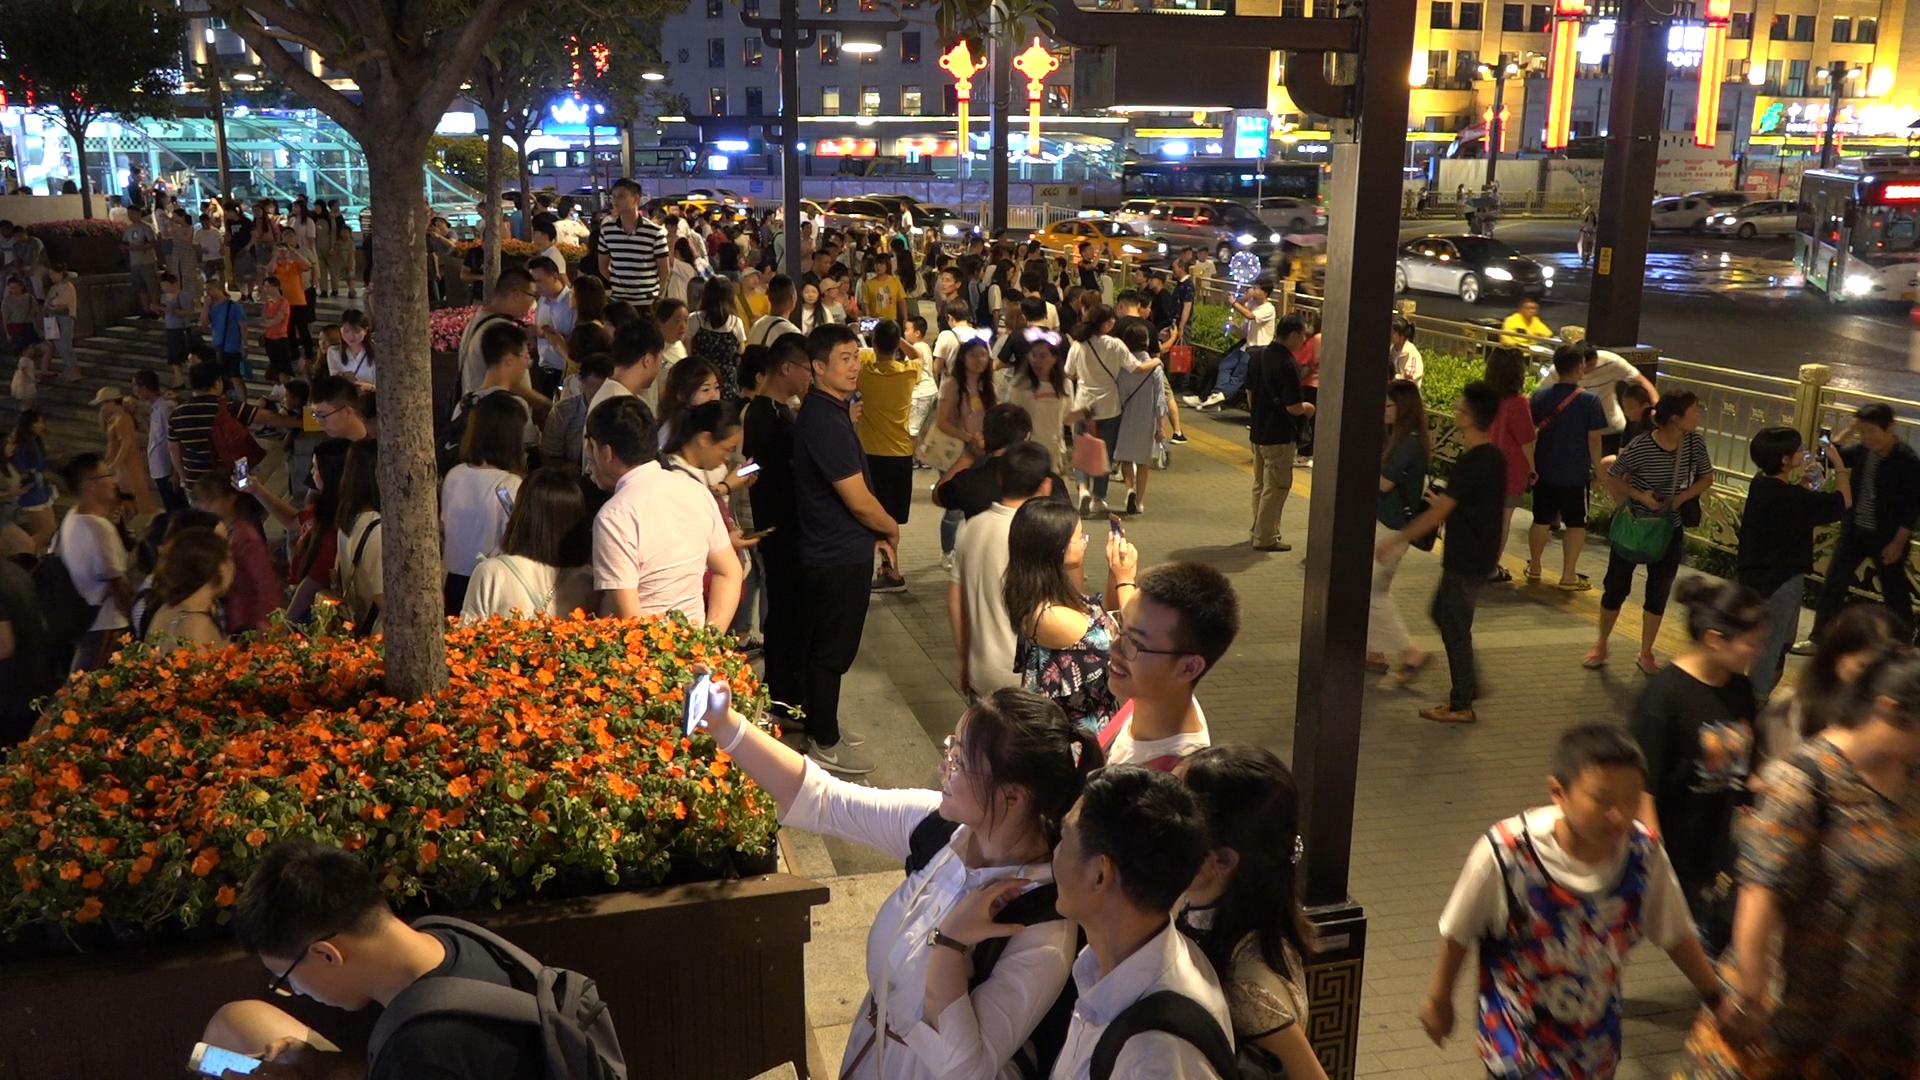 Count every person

150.